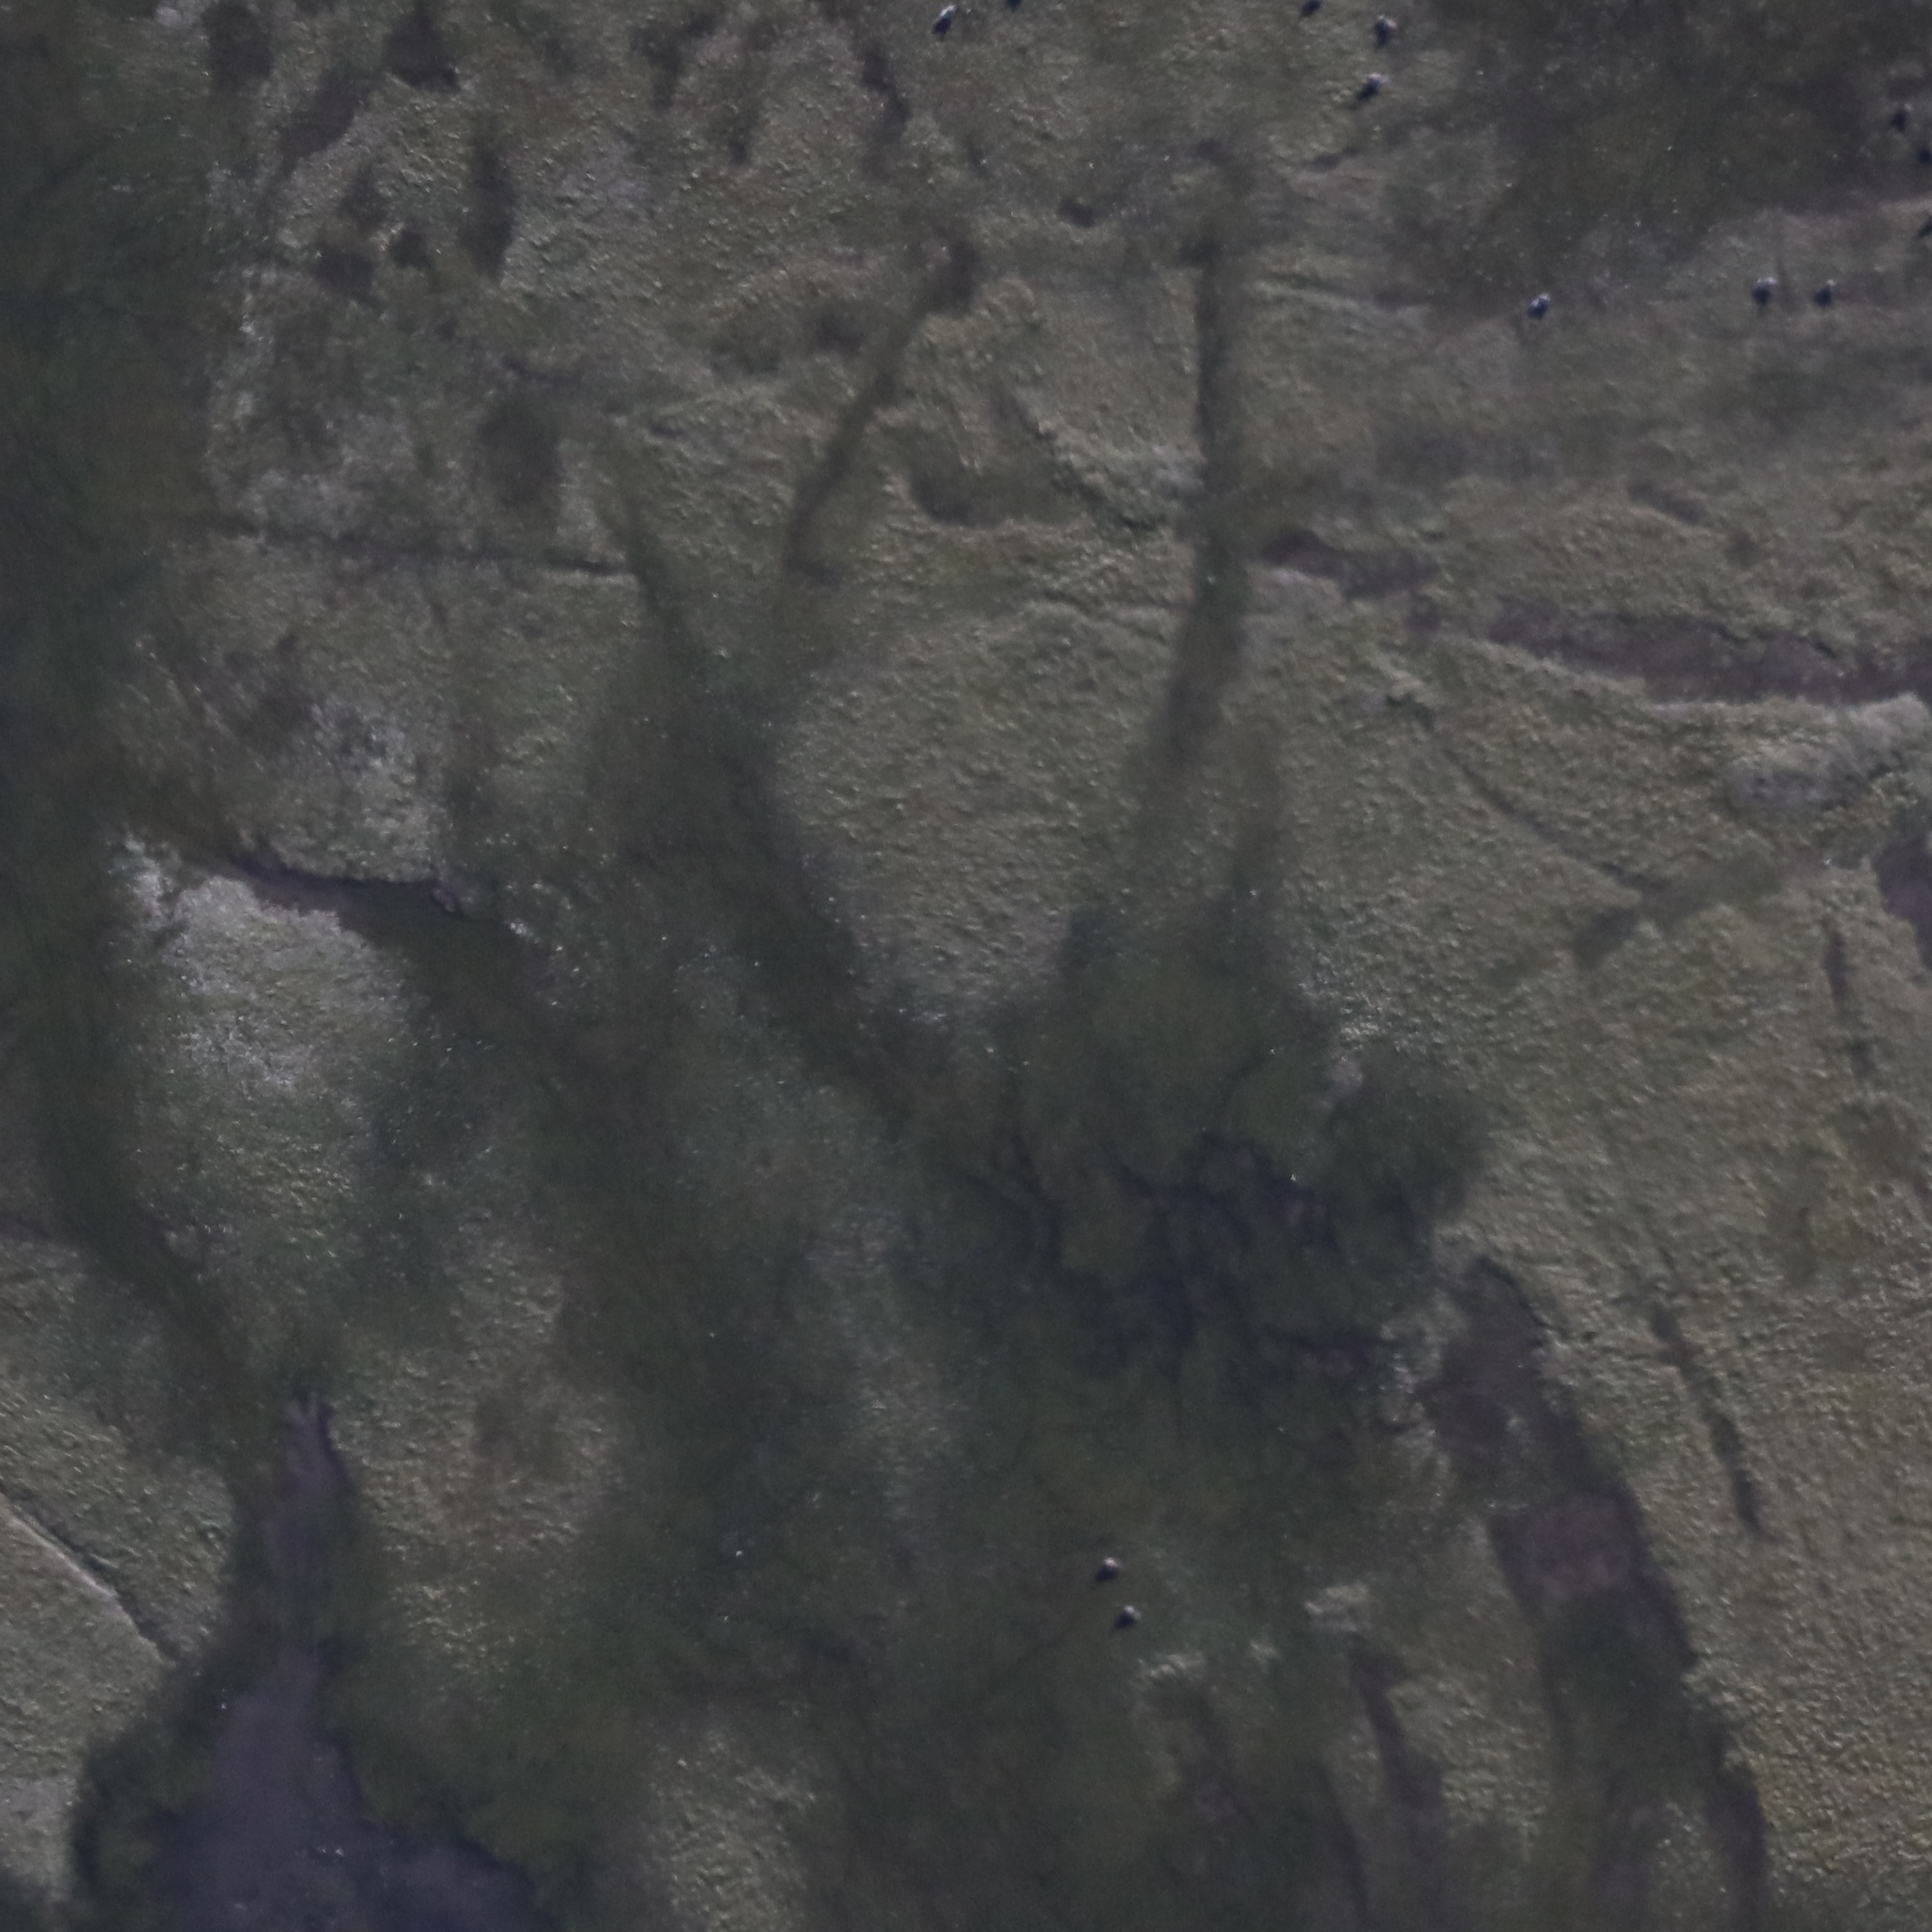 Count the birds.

10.